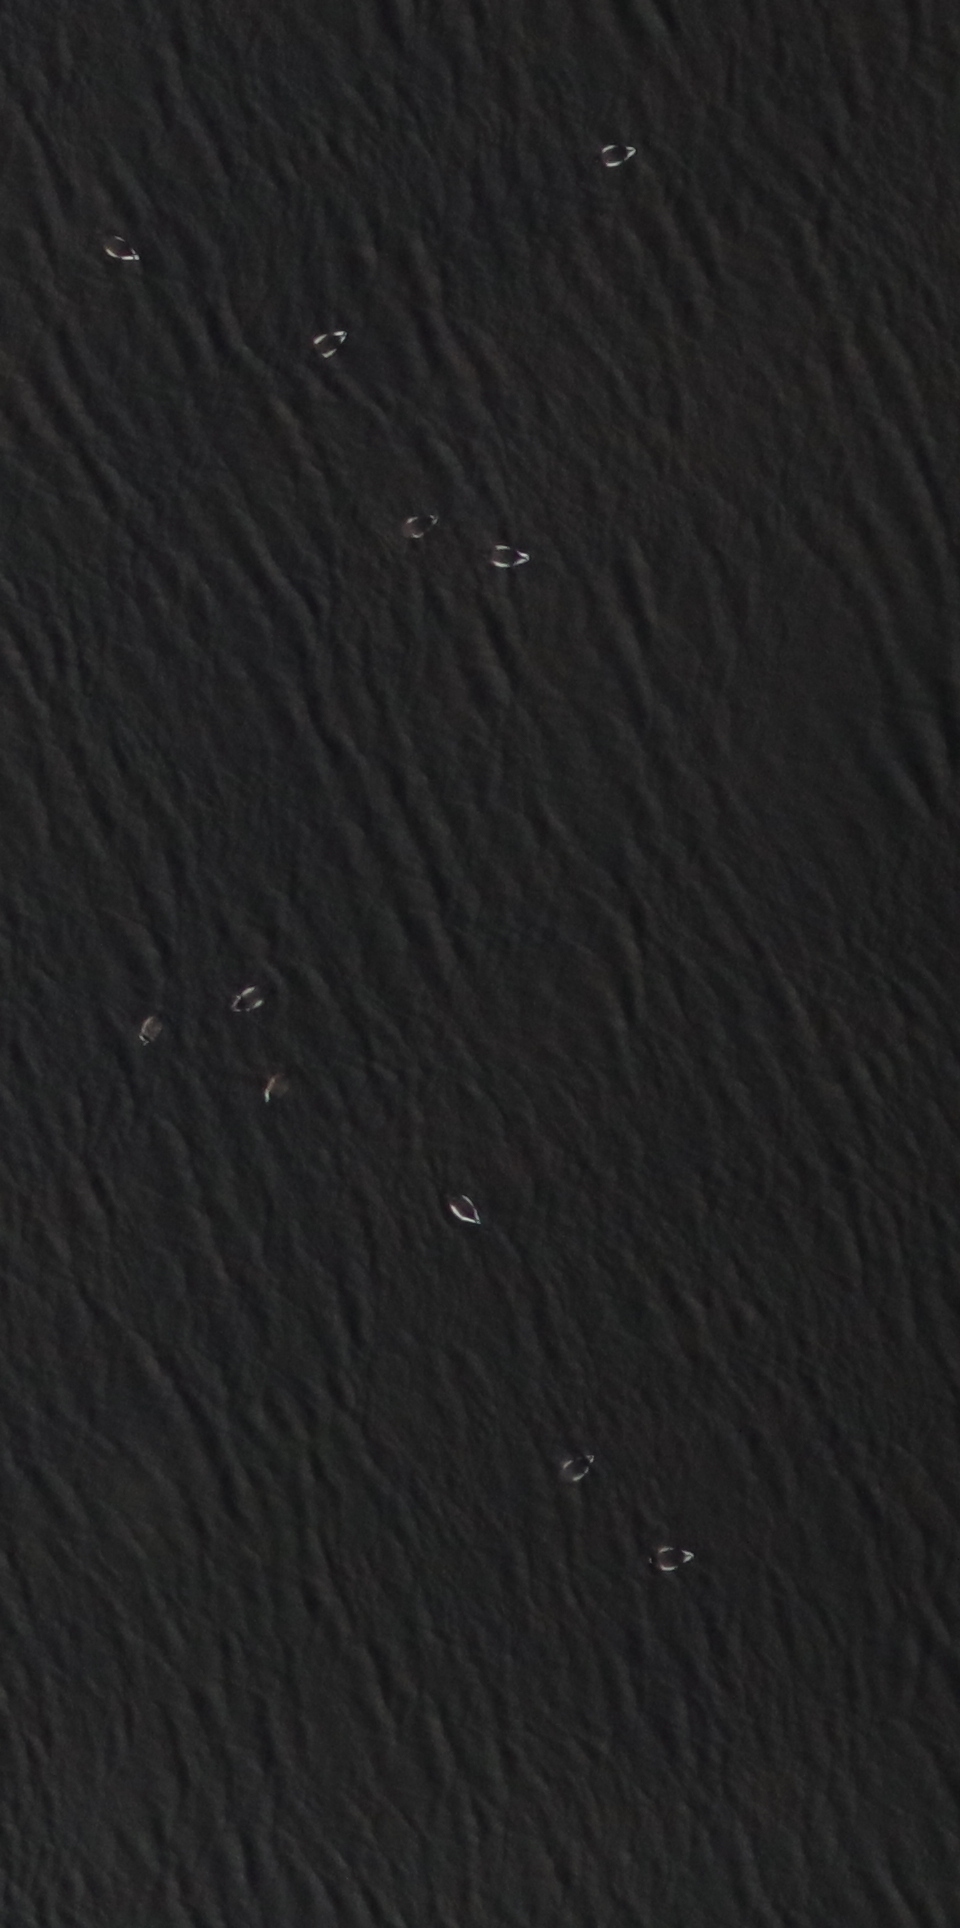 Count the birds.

11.